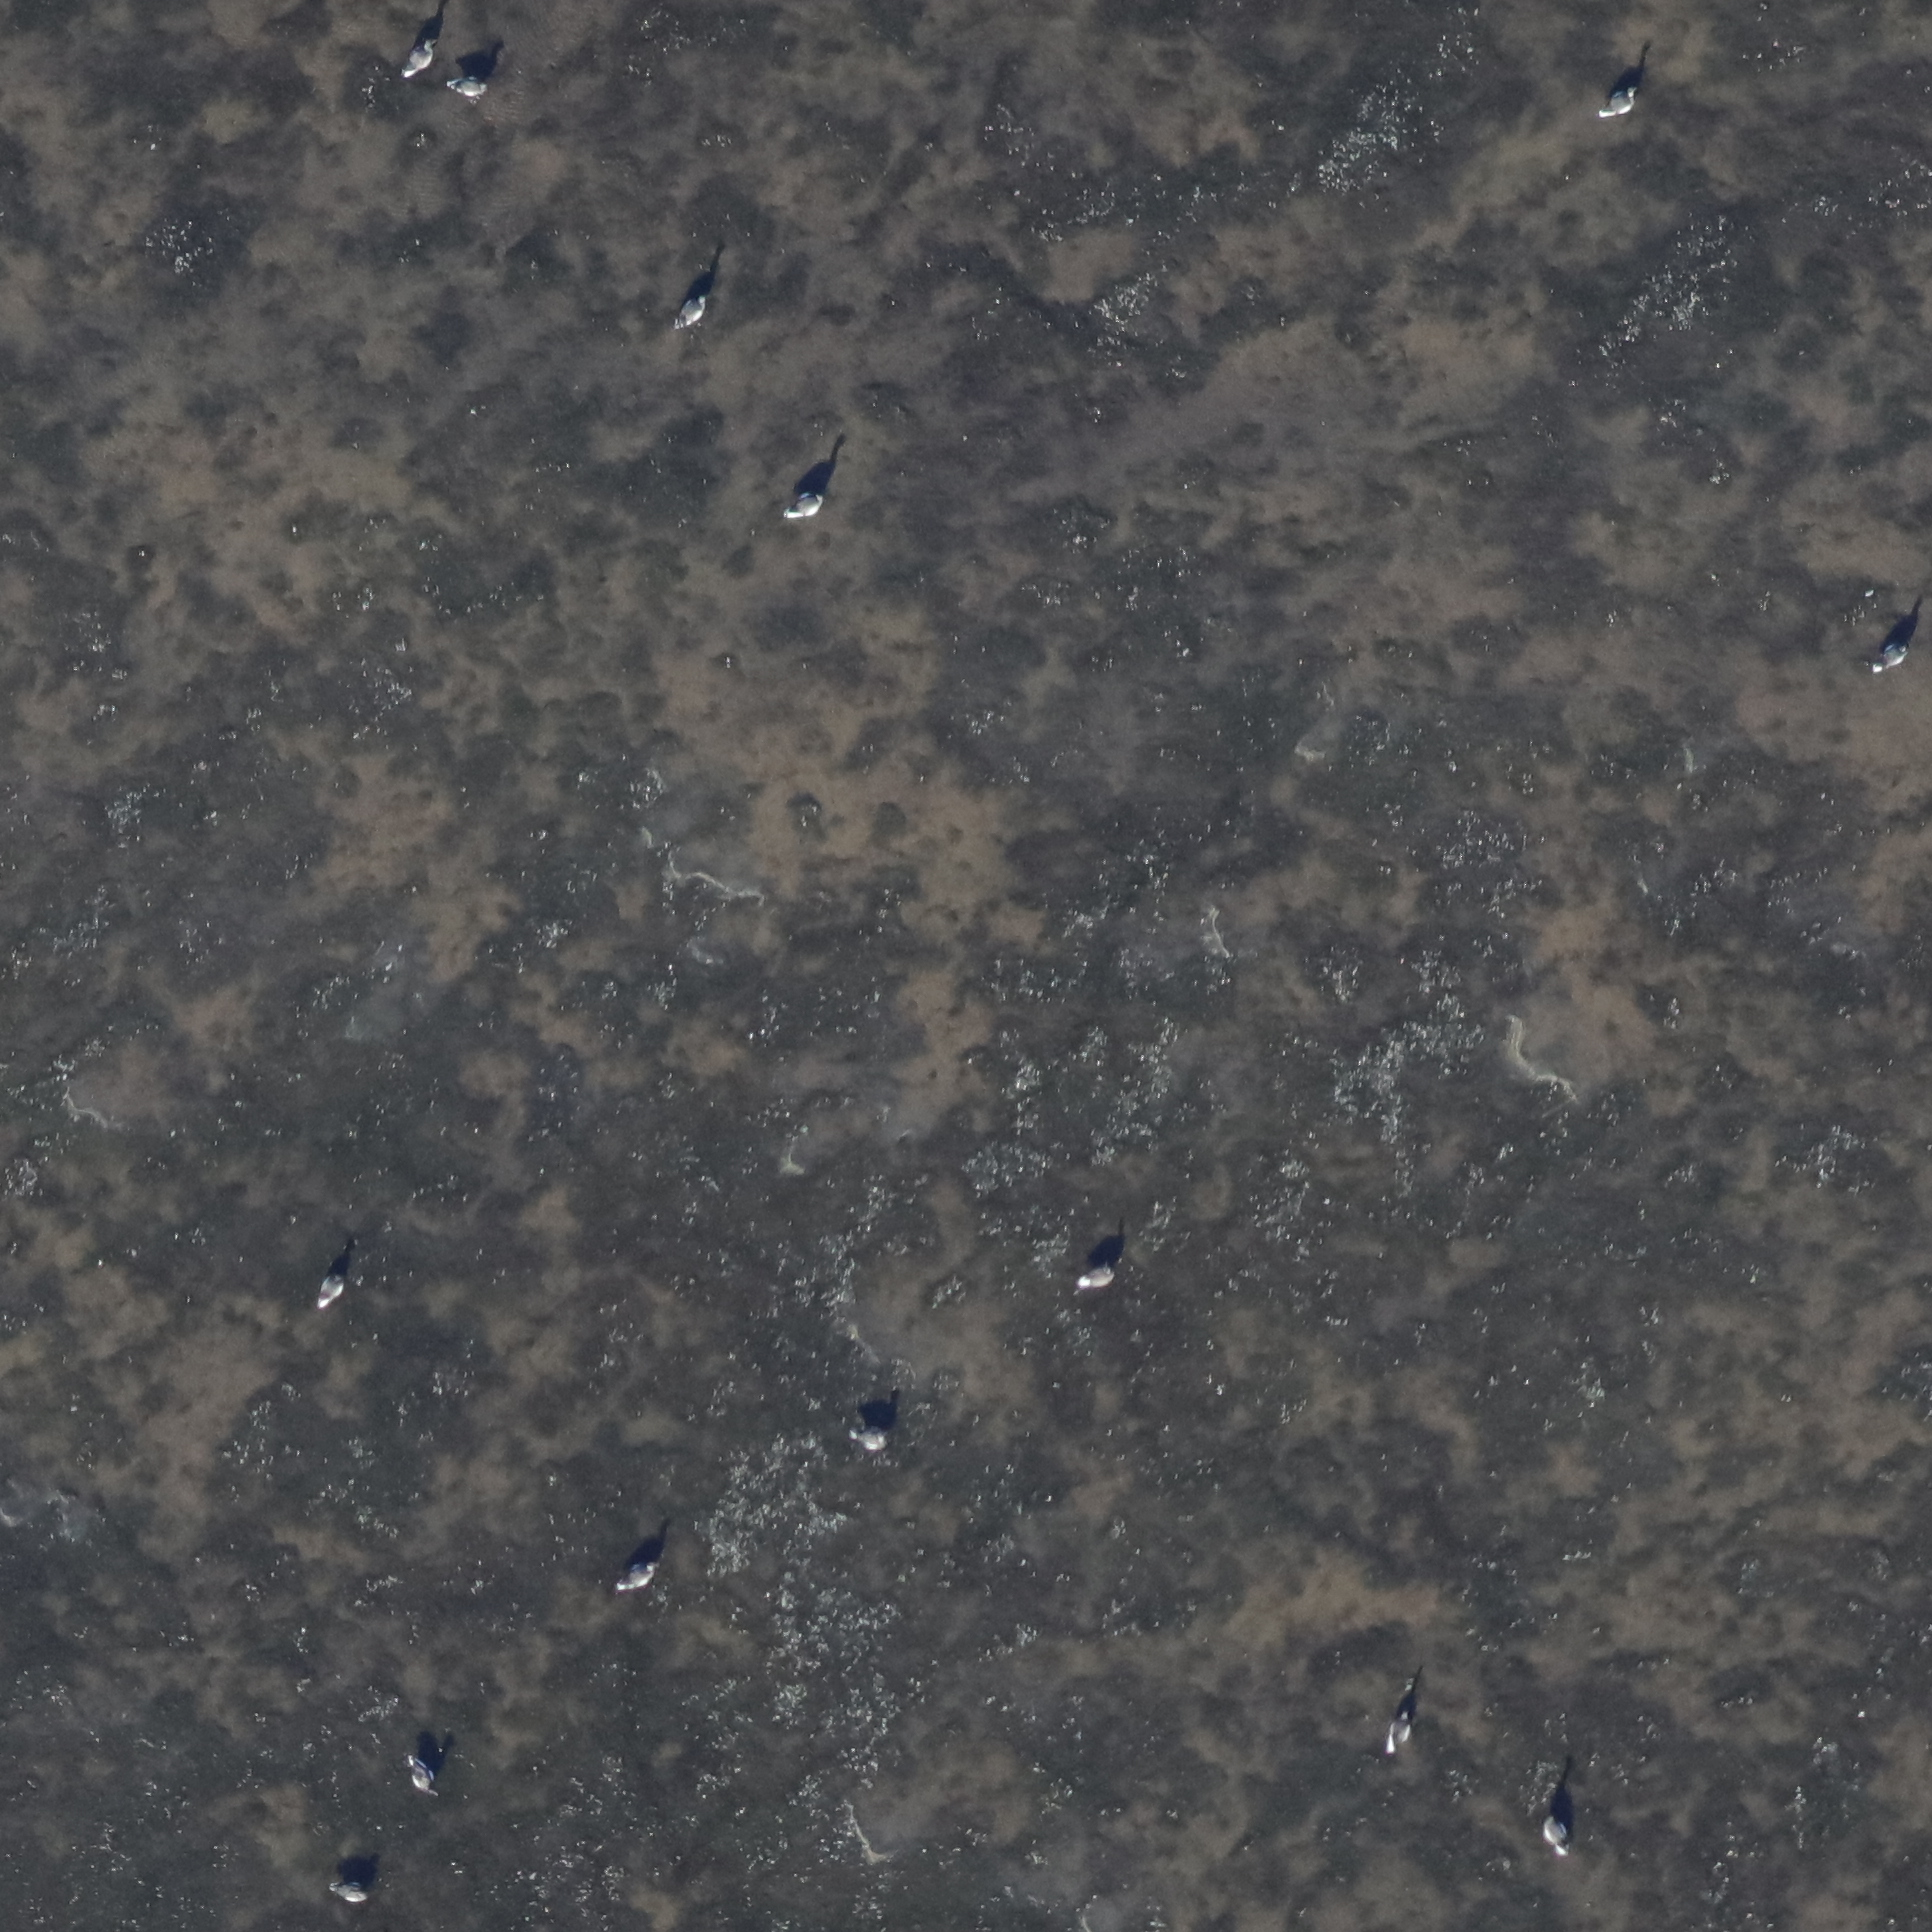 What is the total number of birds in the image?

14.